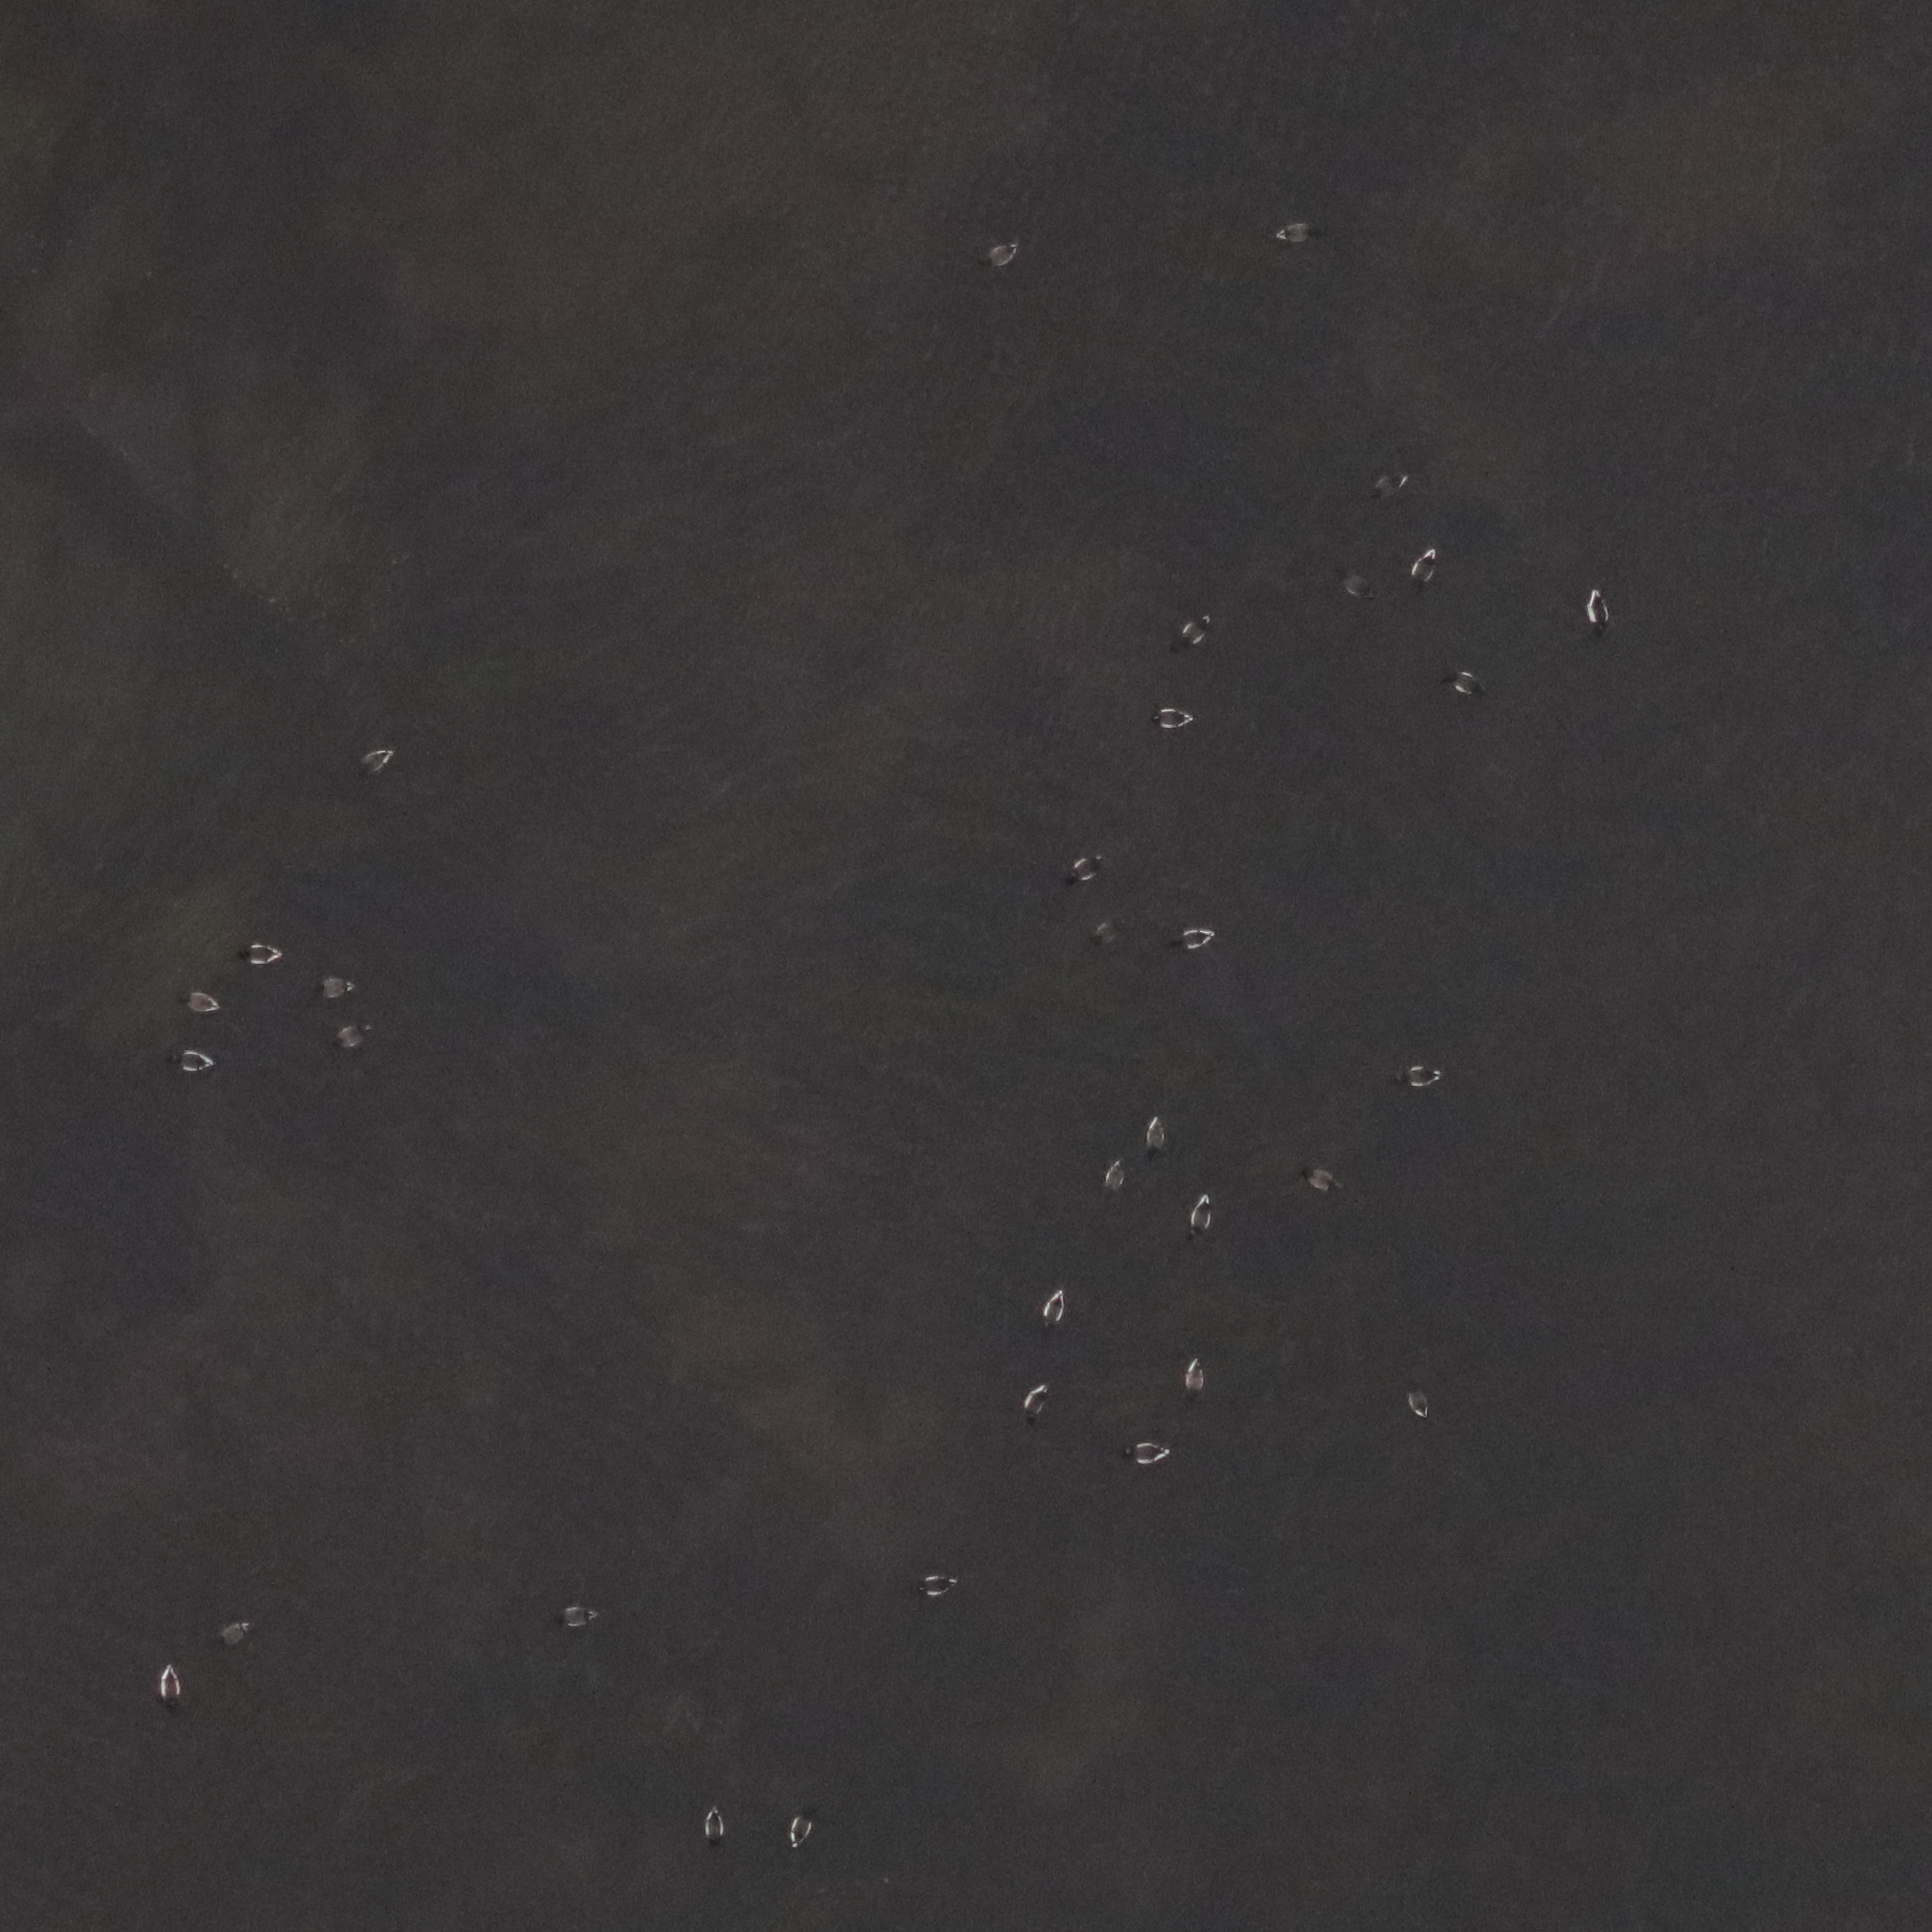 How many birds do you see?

34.